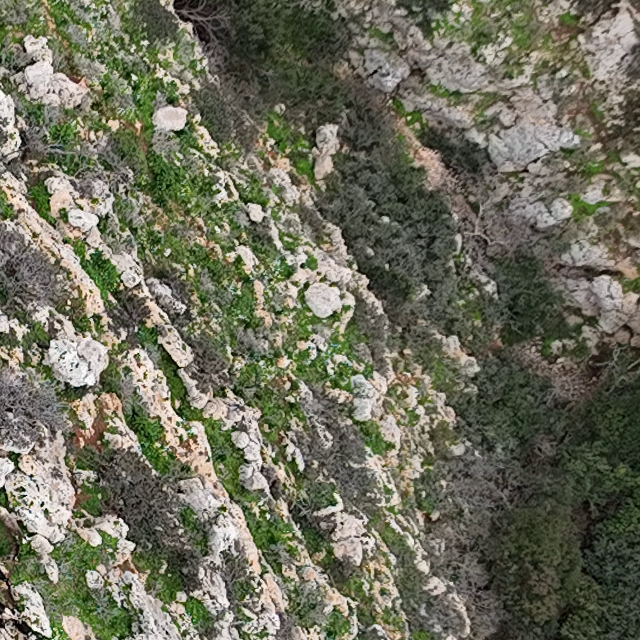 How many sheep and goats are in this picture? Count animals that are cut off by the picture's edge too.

6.